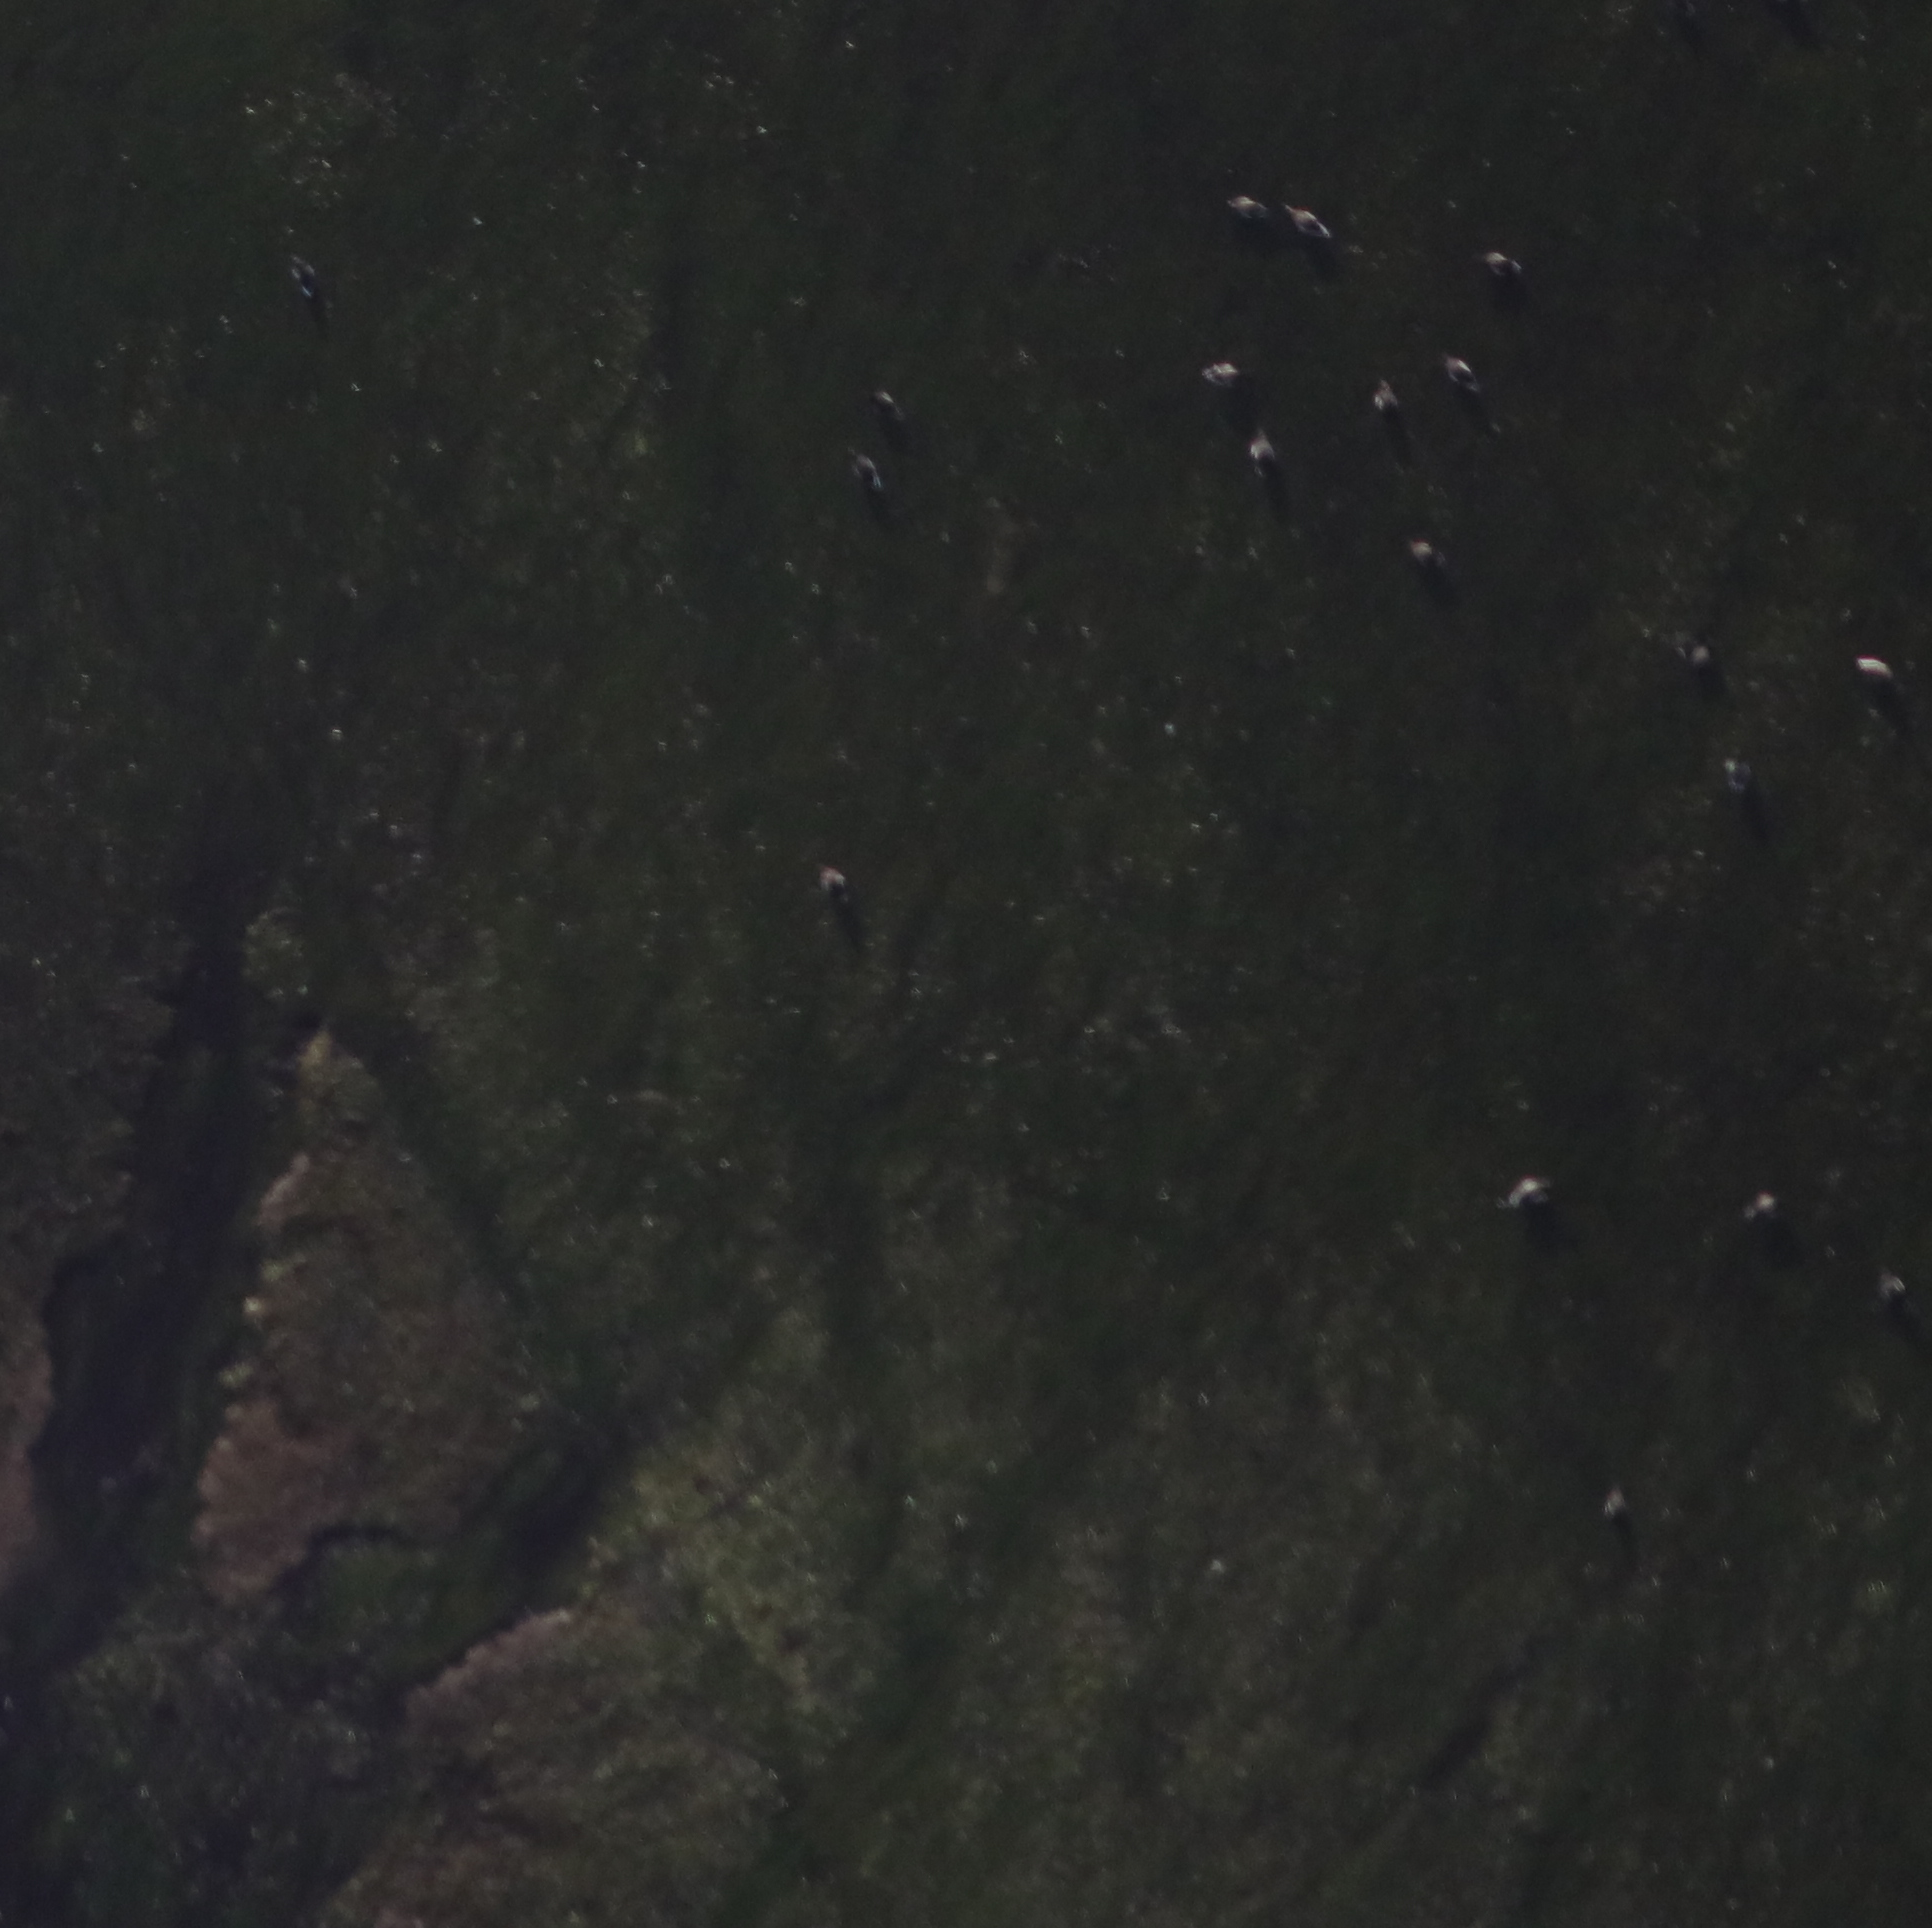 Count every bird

19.